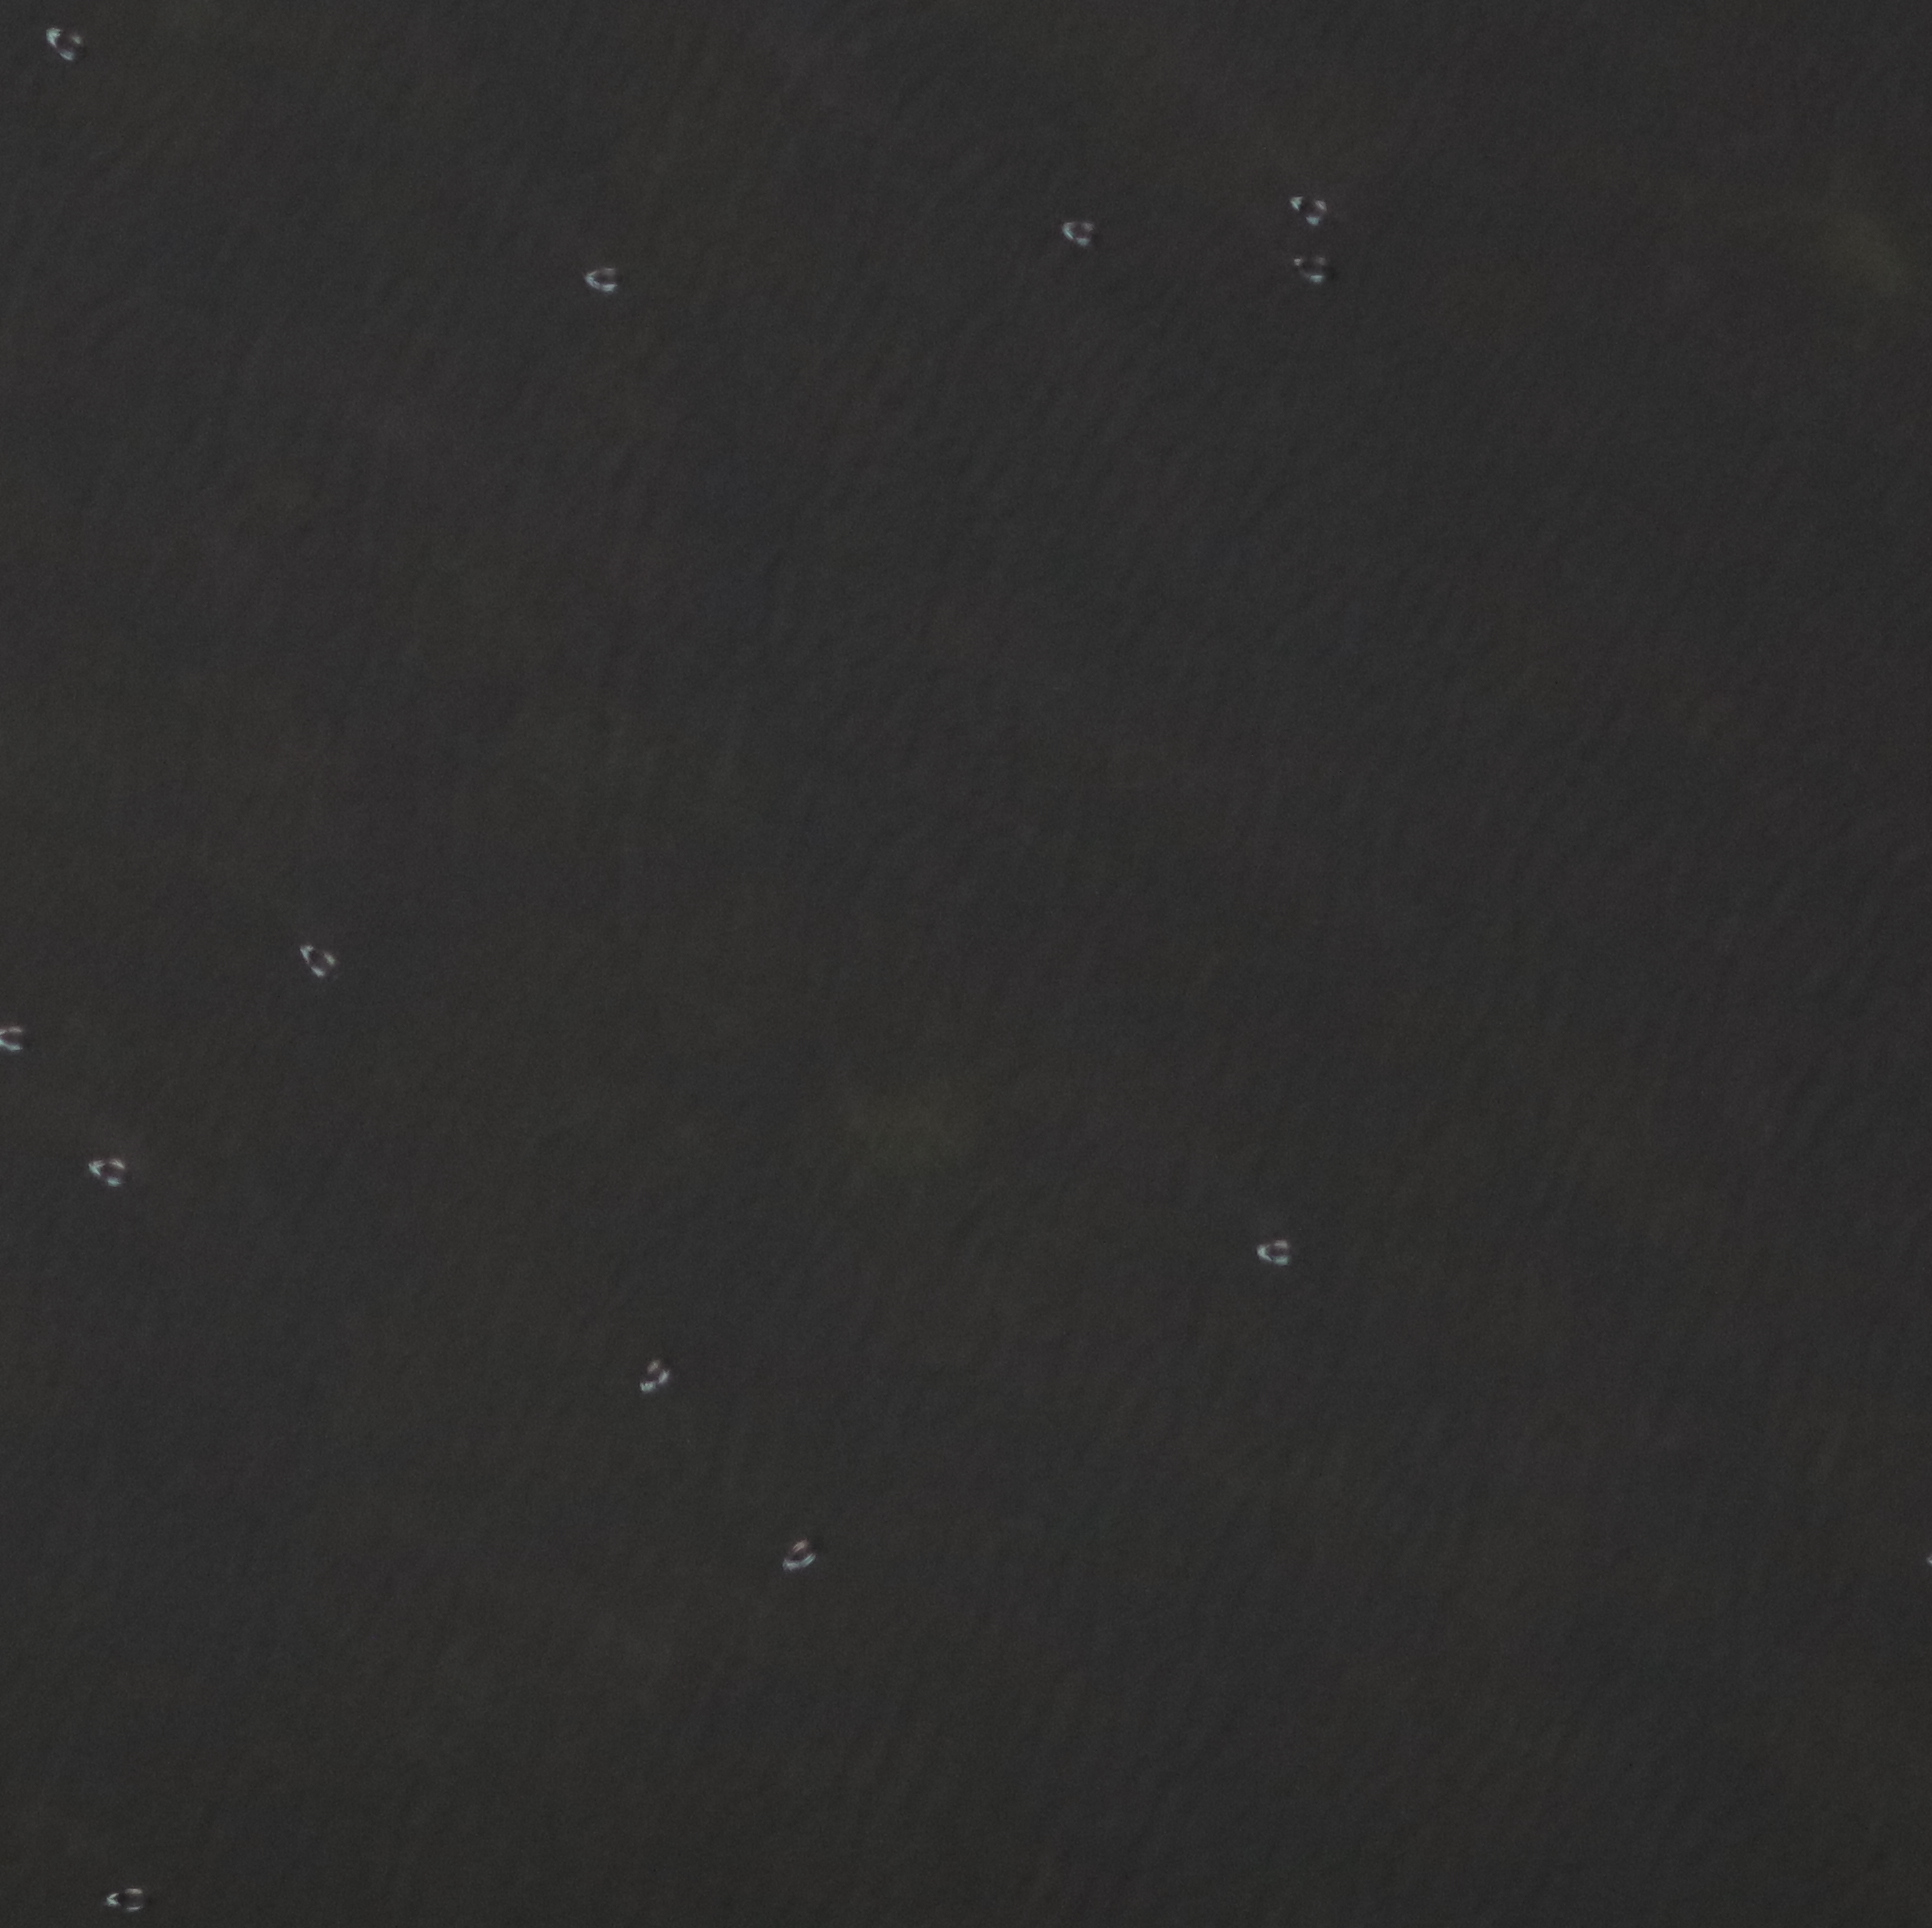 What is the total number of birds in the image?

12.